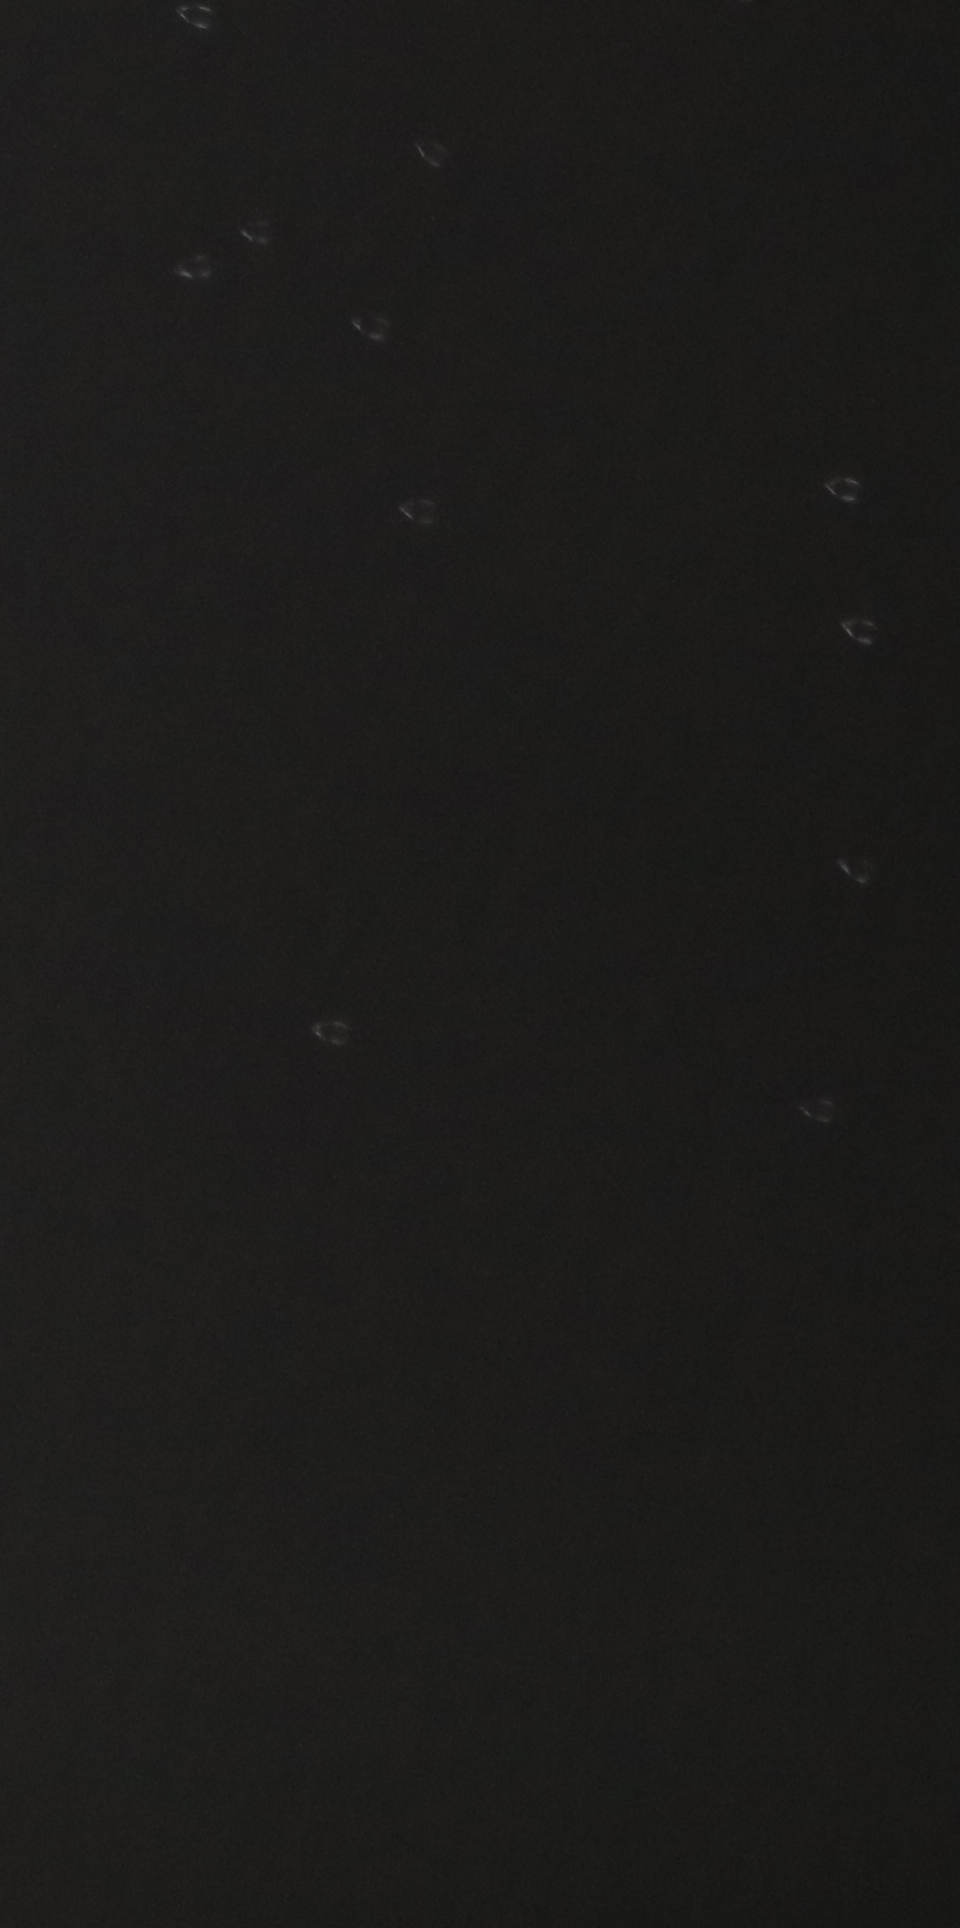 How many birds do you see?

11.